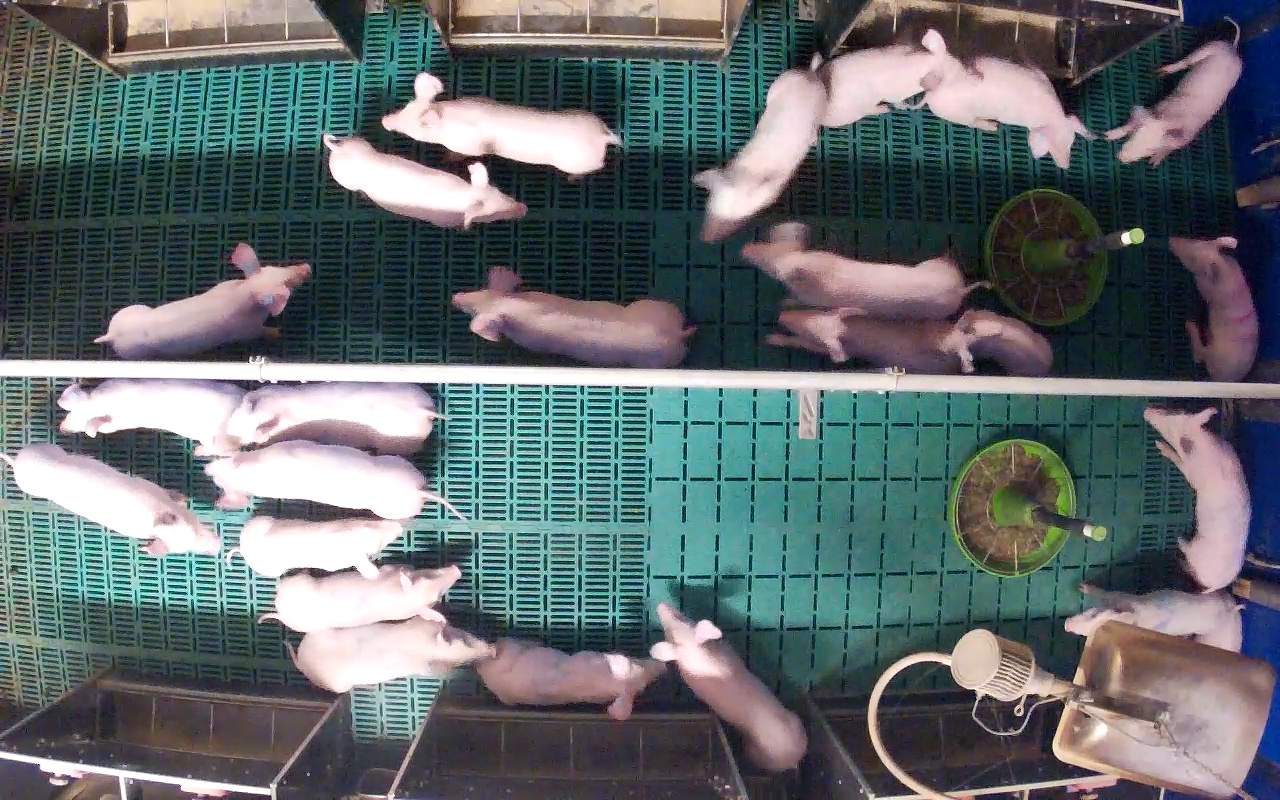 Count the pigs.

24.